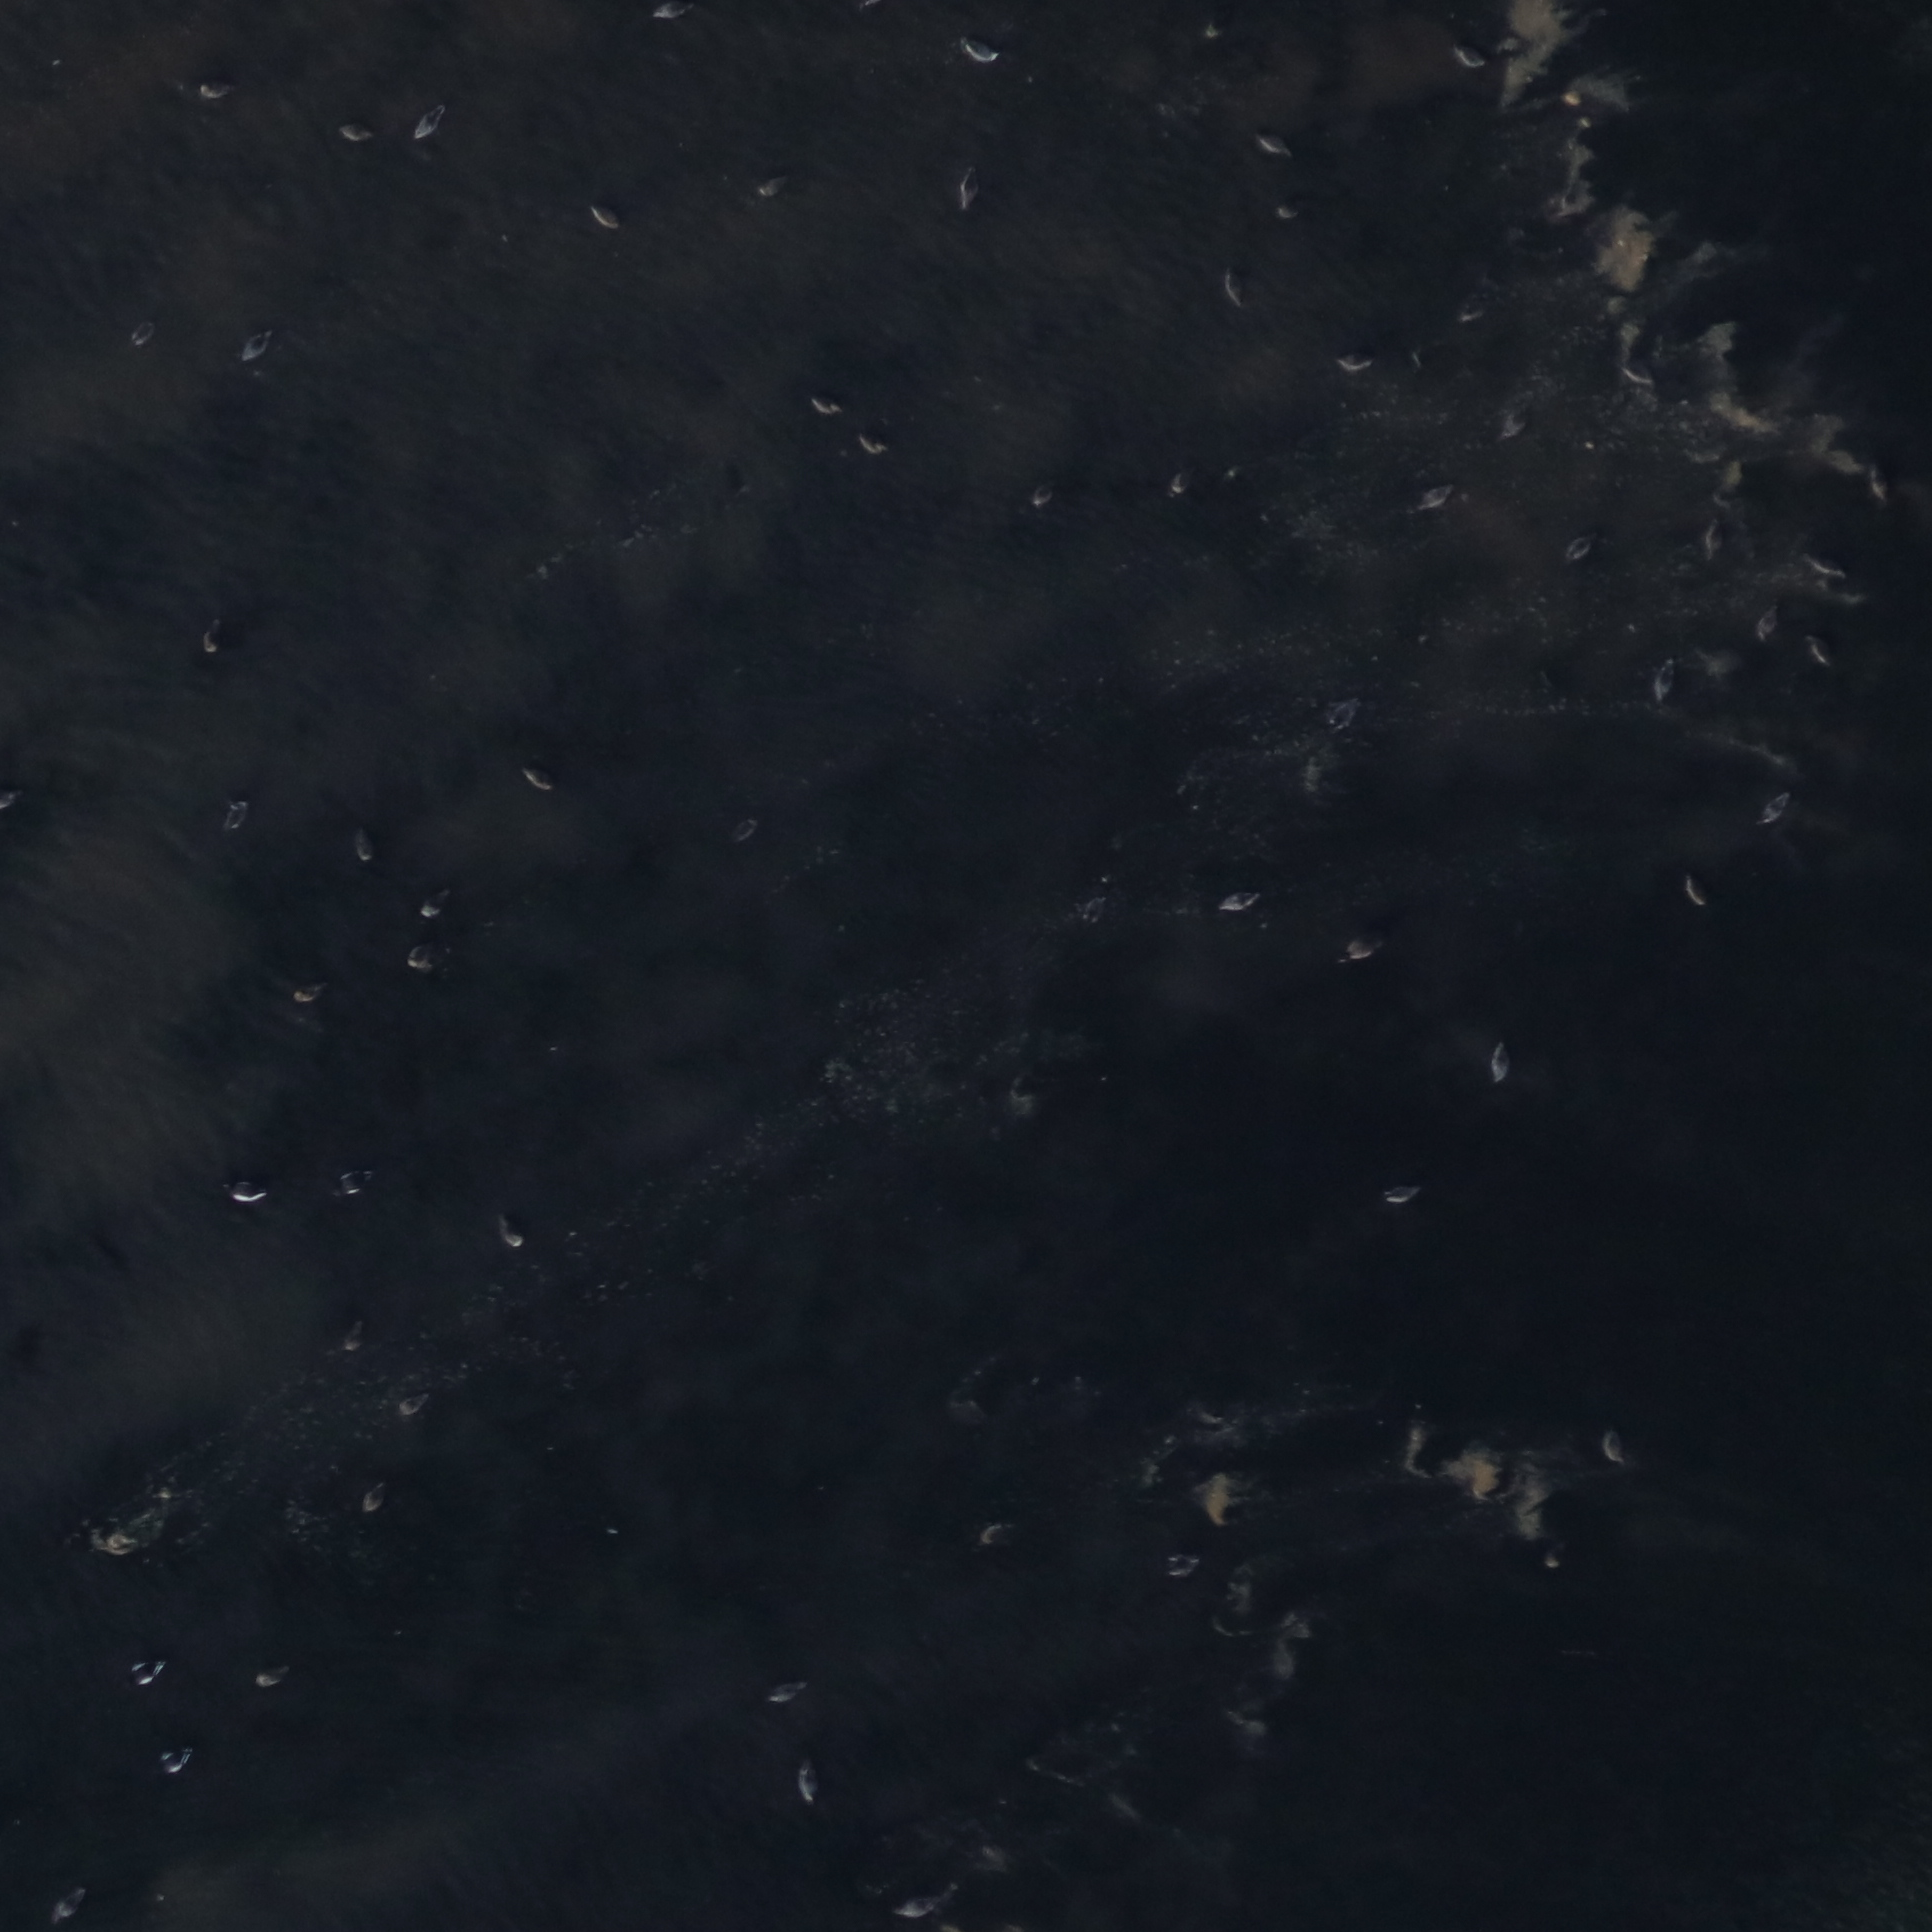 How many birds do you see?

56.